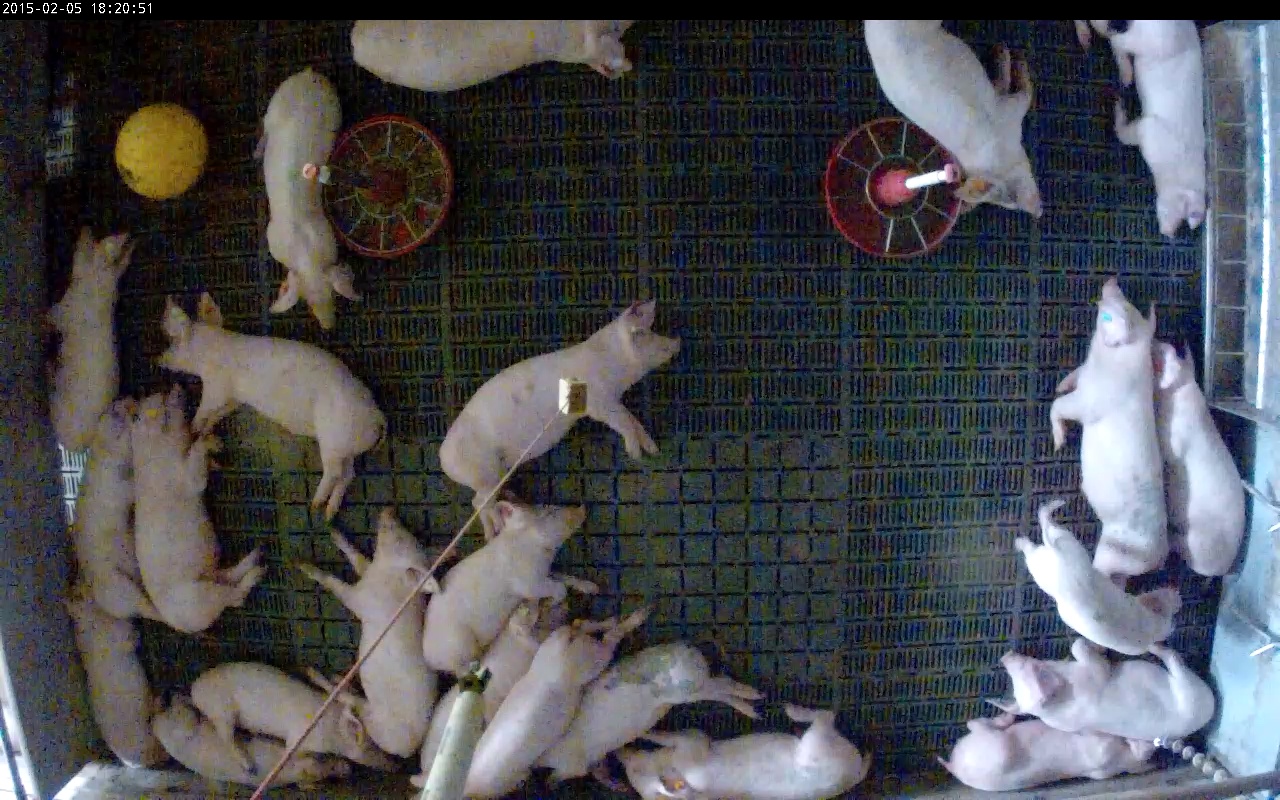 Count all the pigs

23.